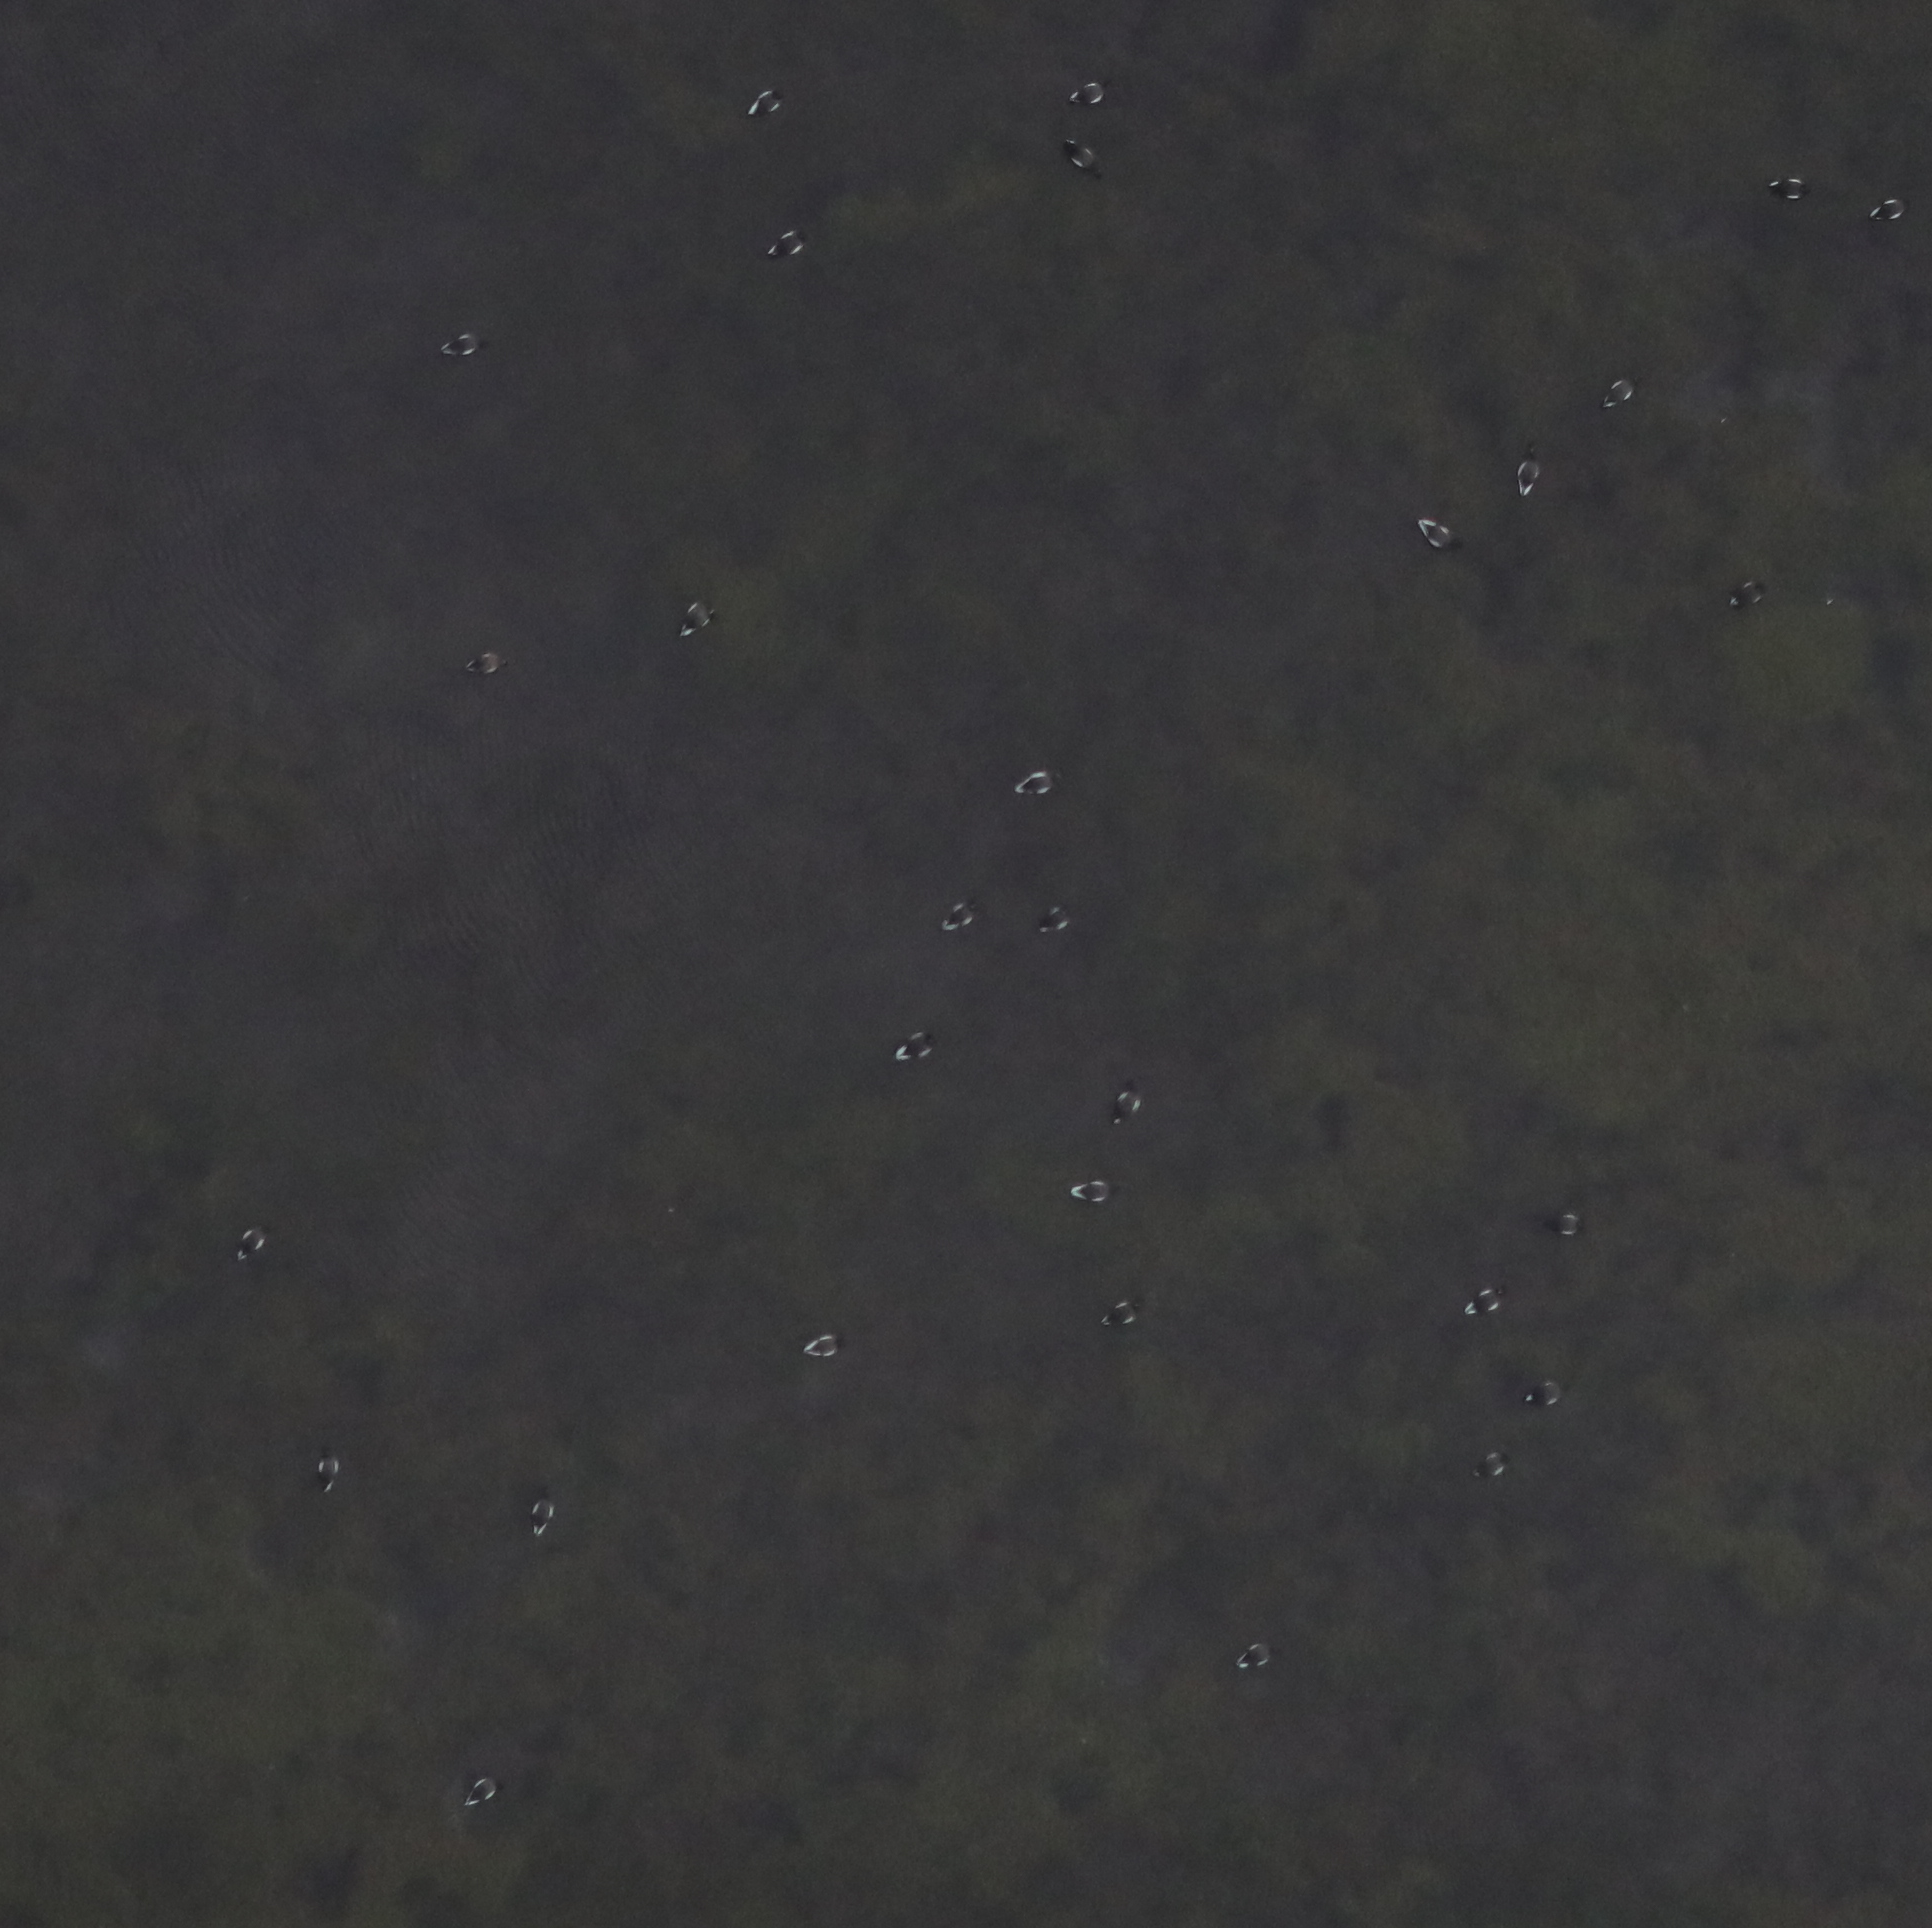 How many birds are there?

30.